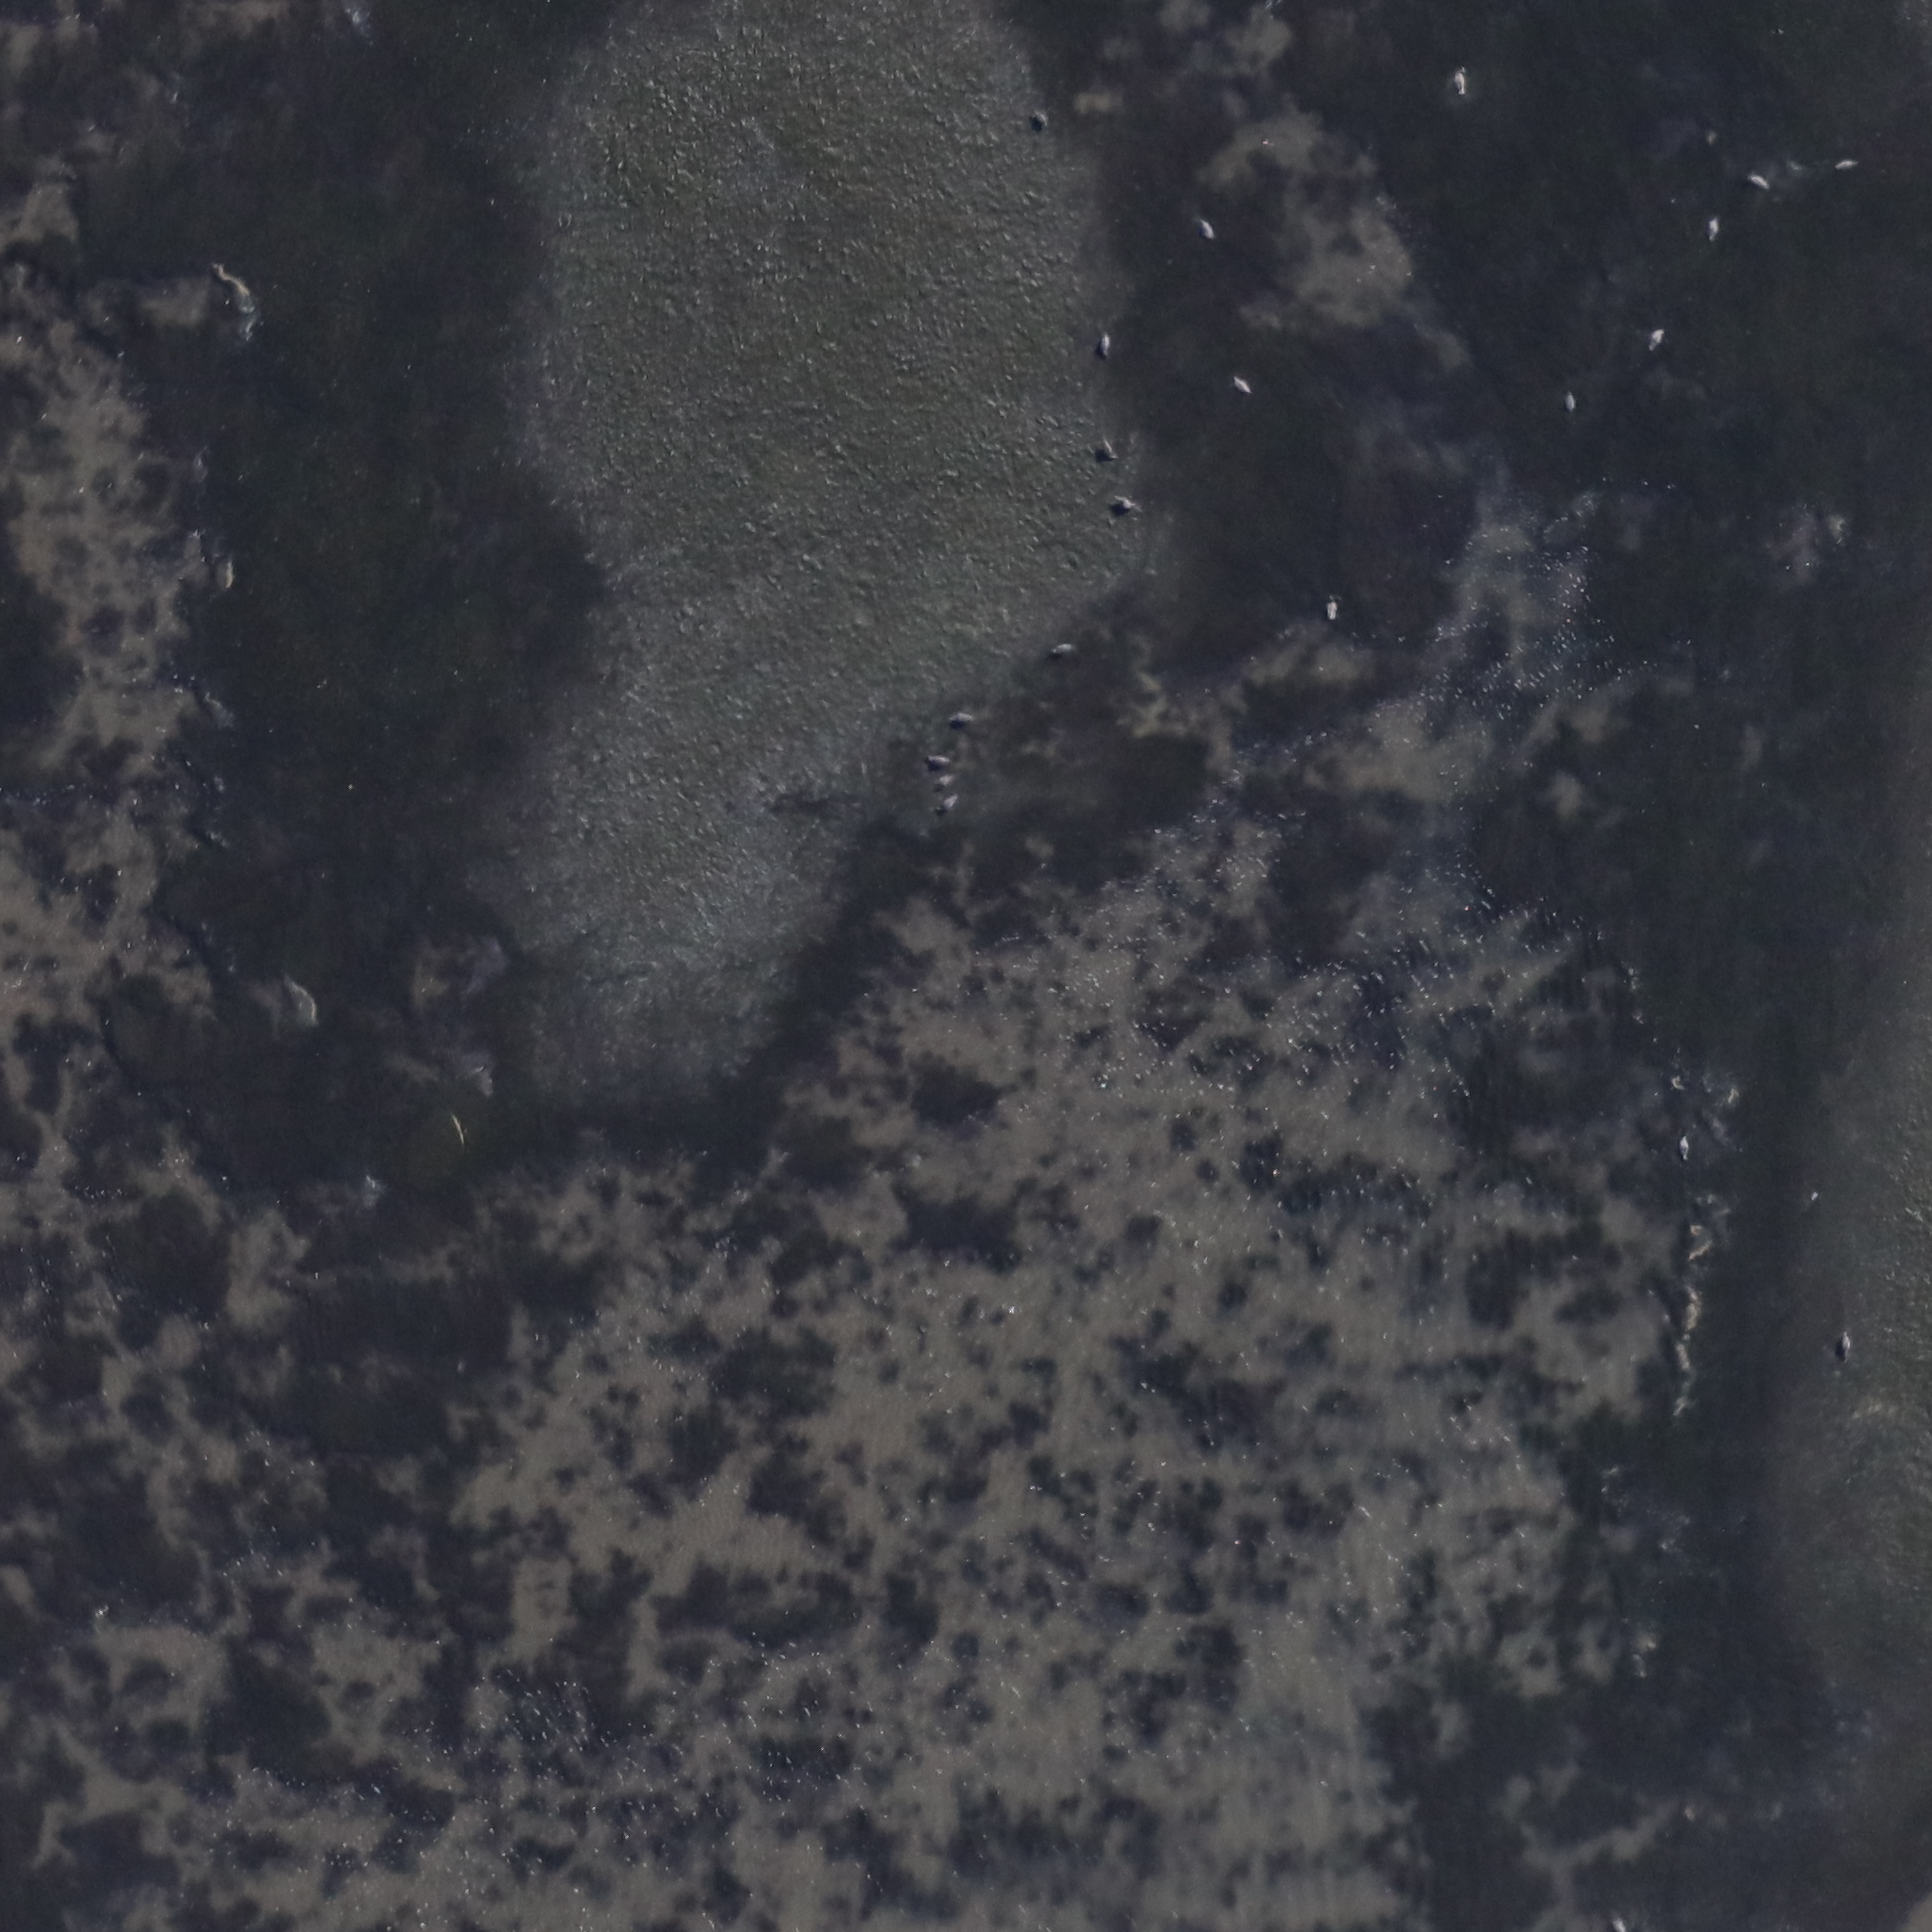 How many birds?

21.